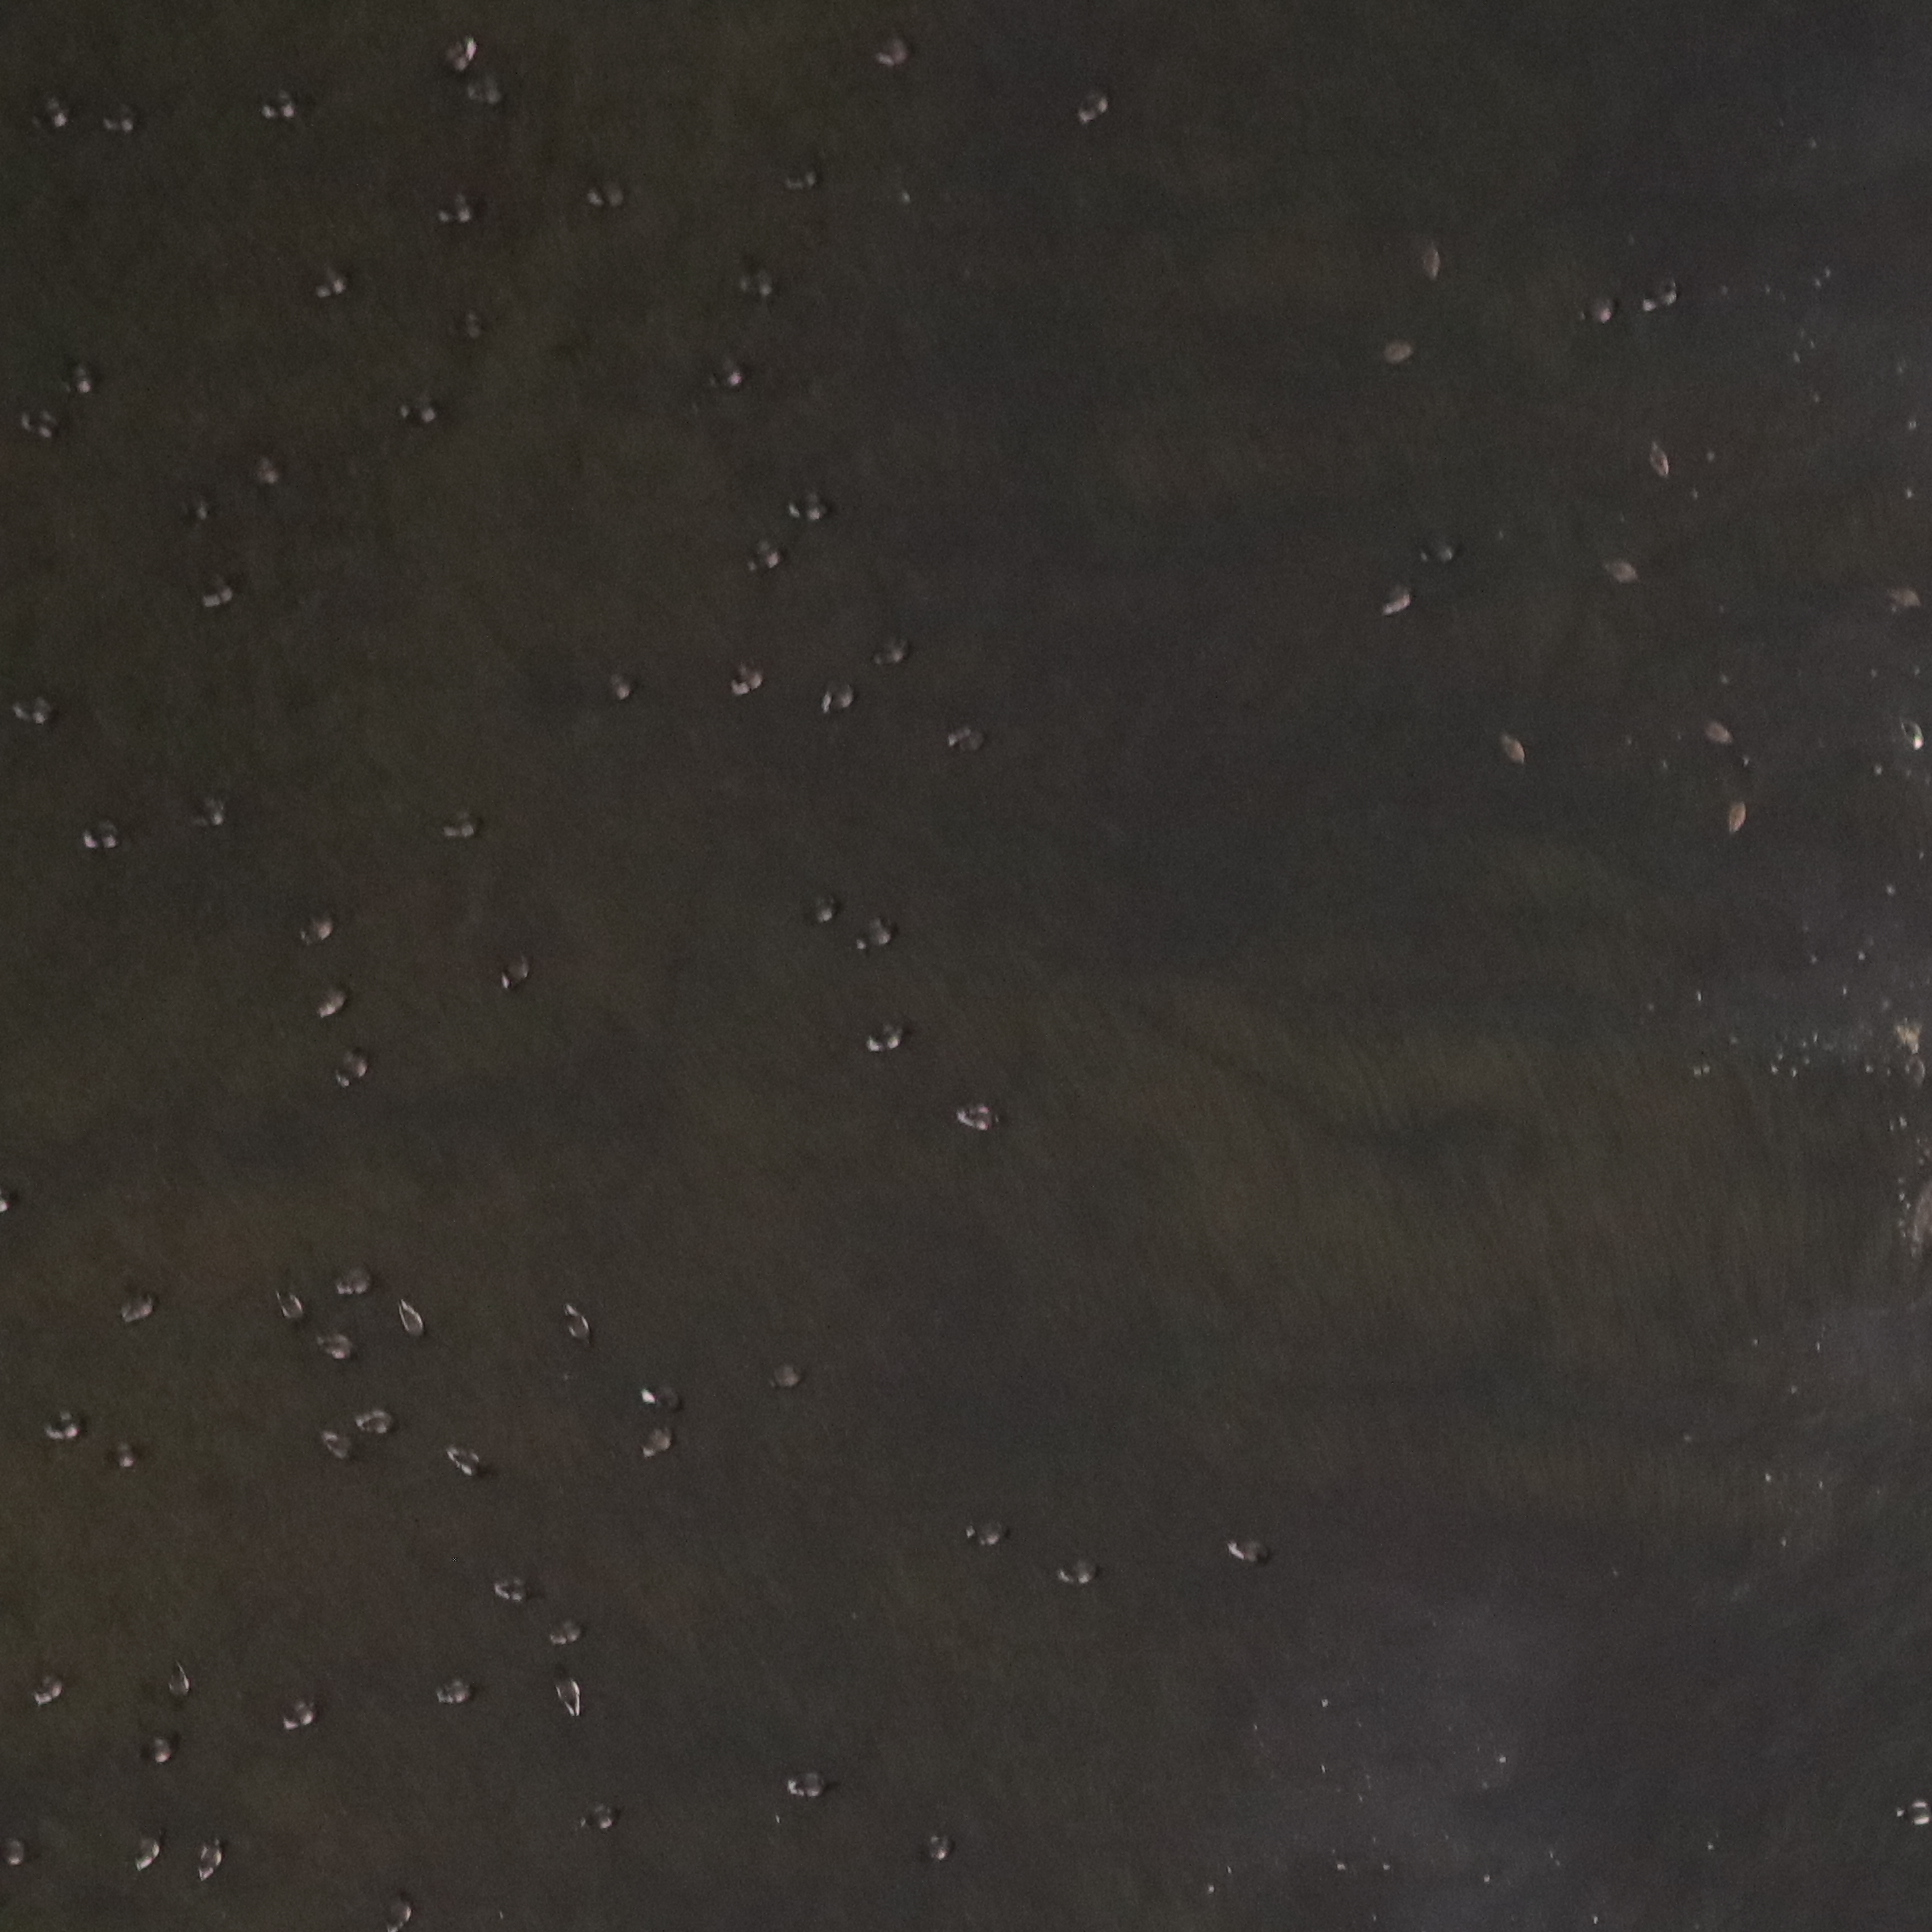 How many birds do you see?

87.